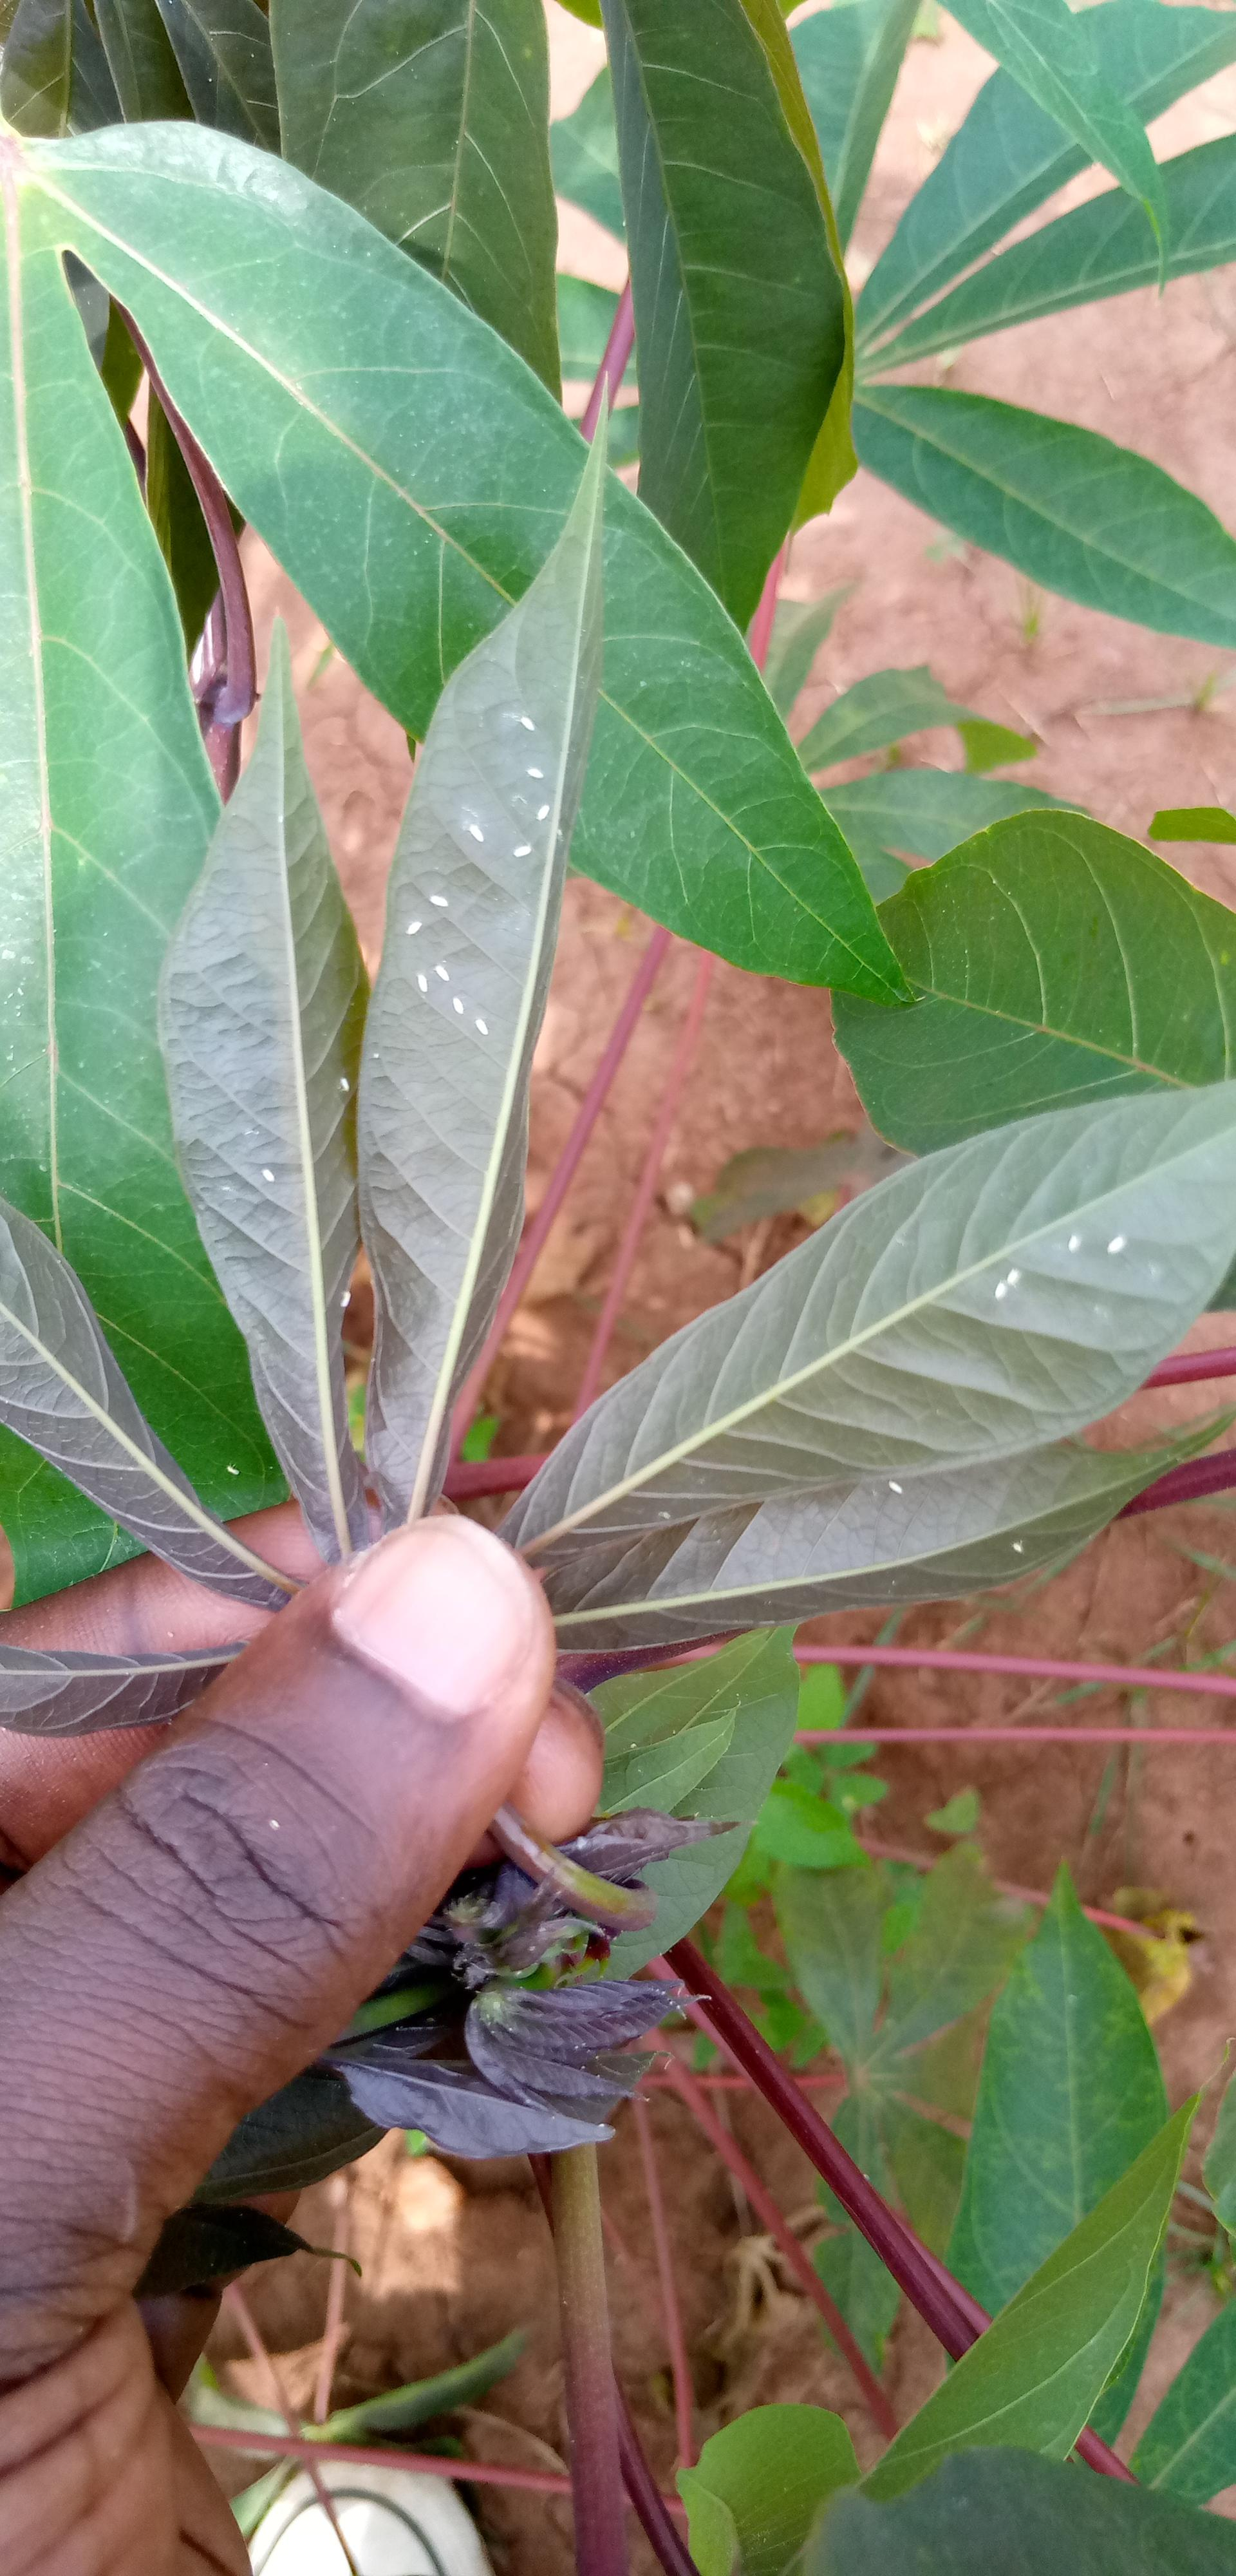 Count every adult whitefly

21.